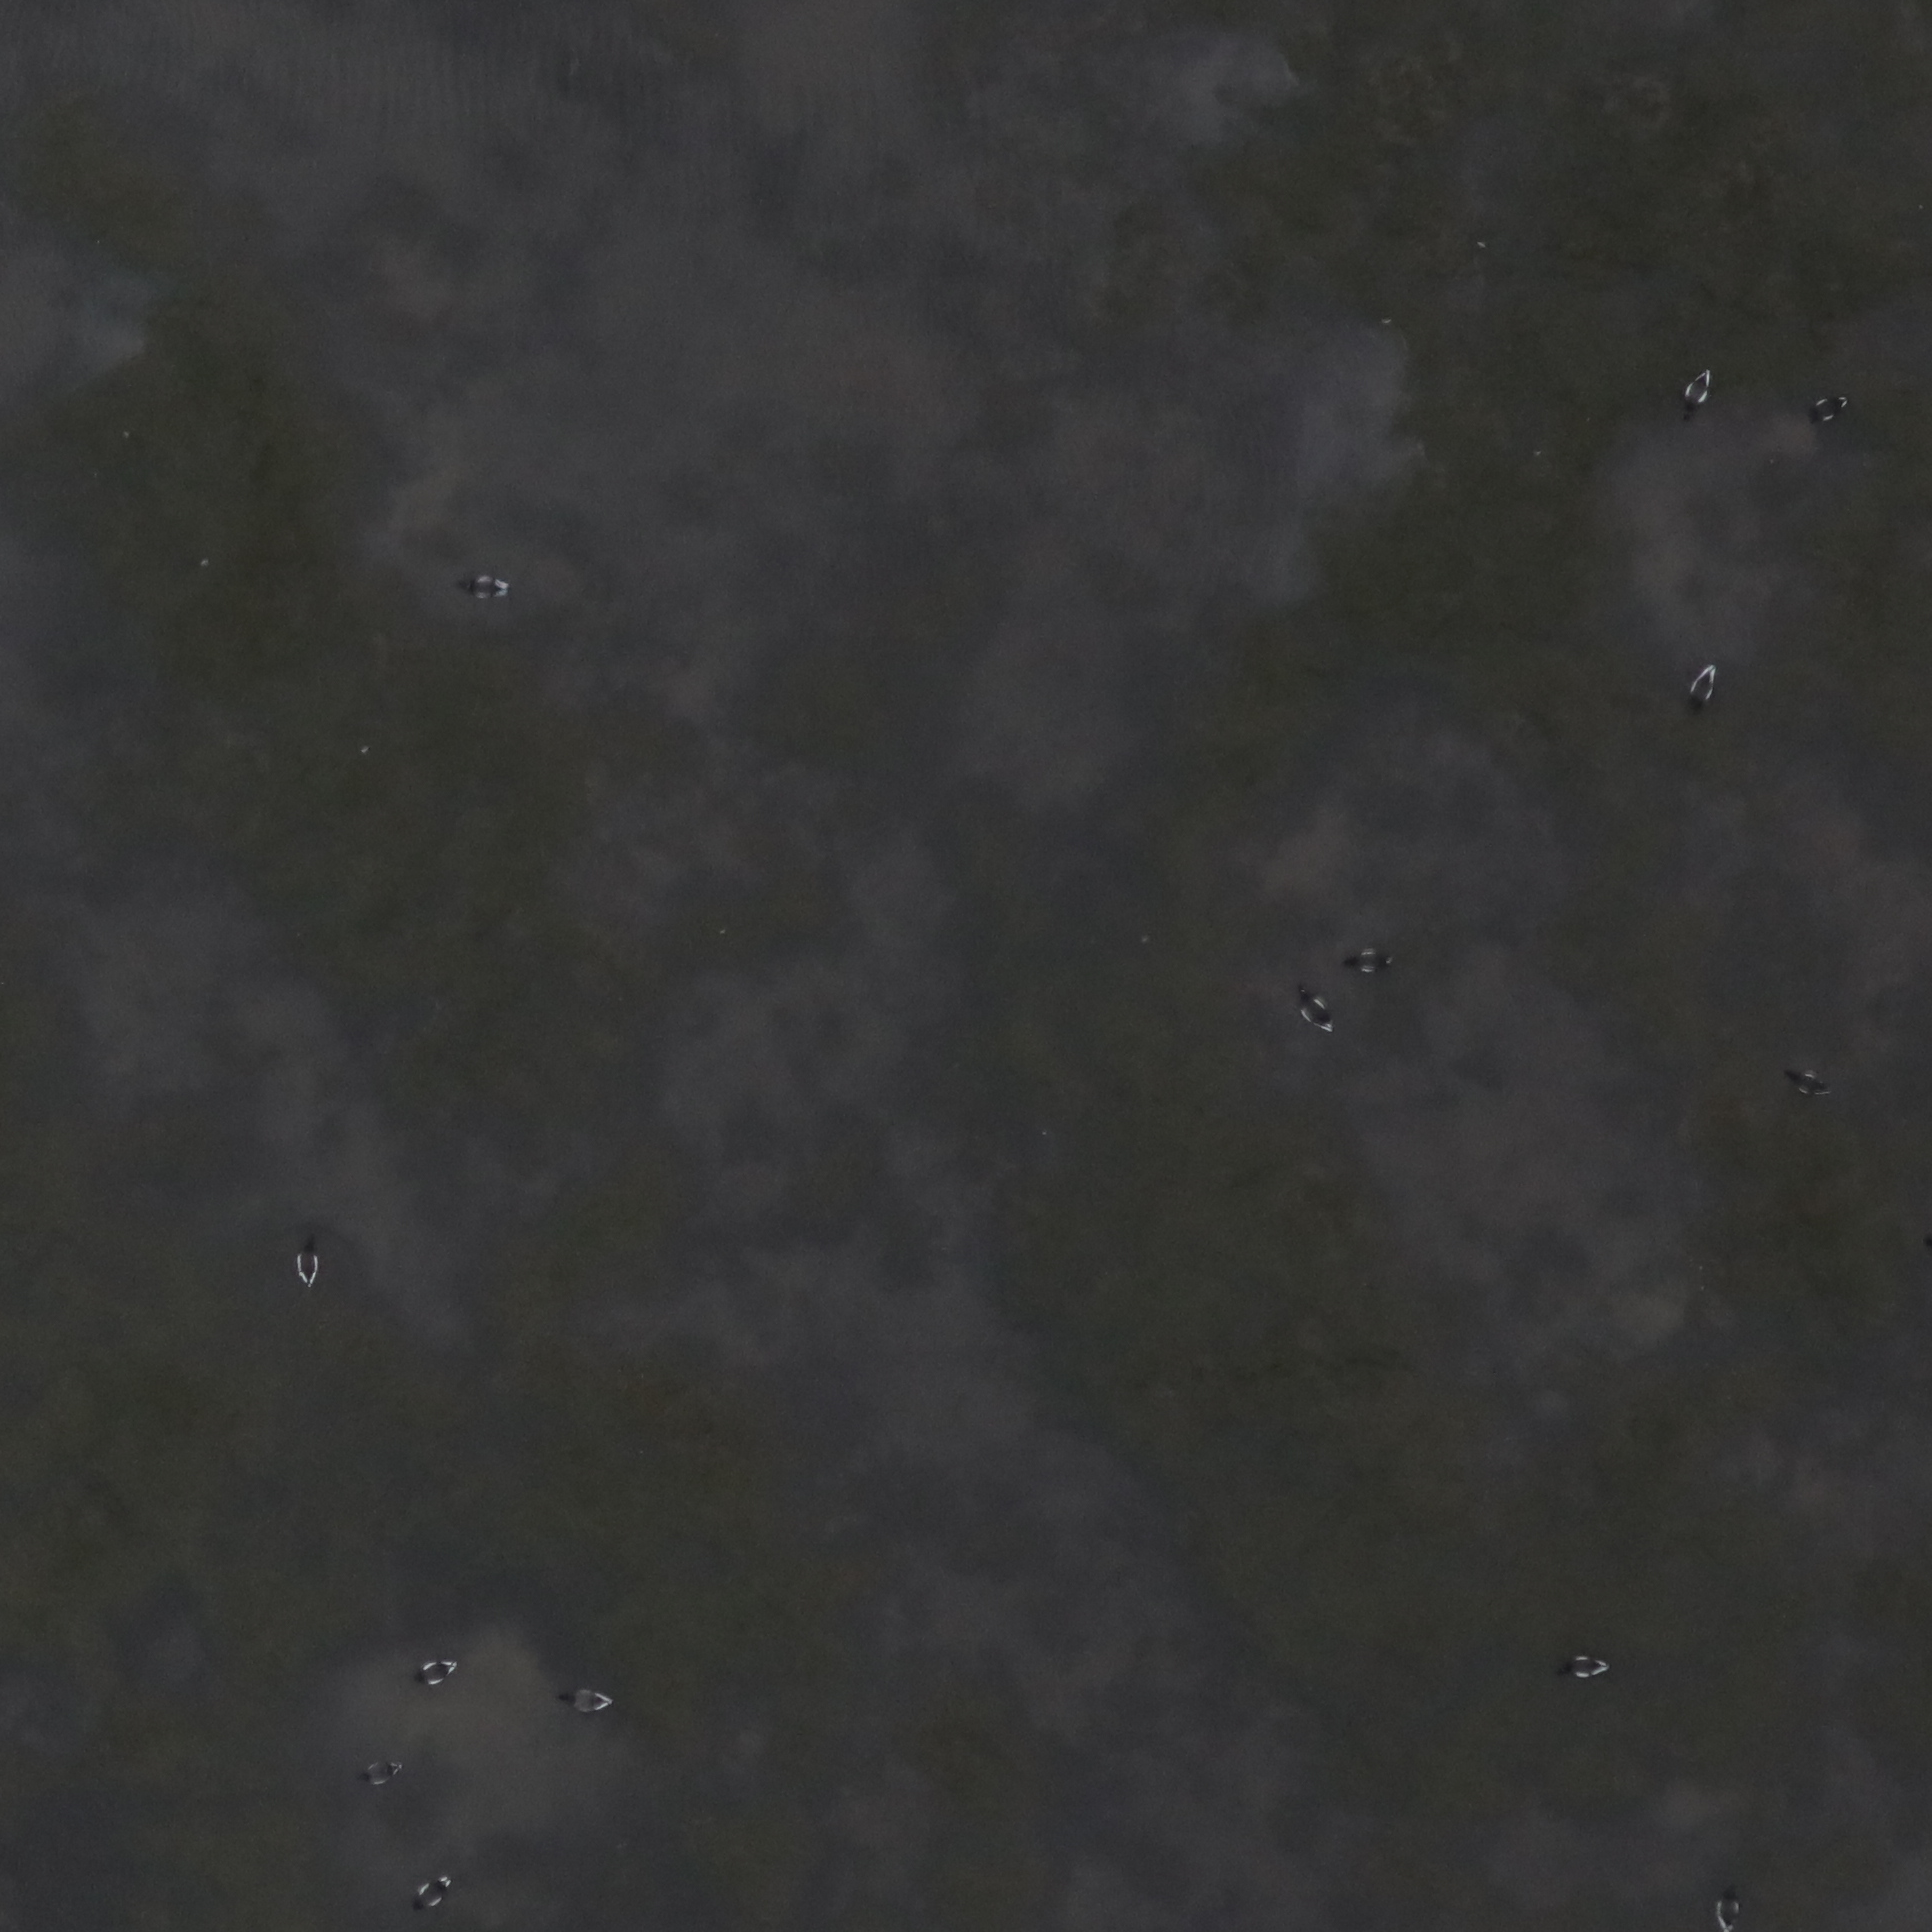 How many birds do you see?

14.